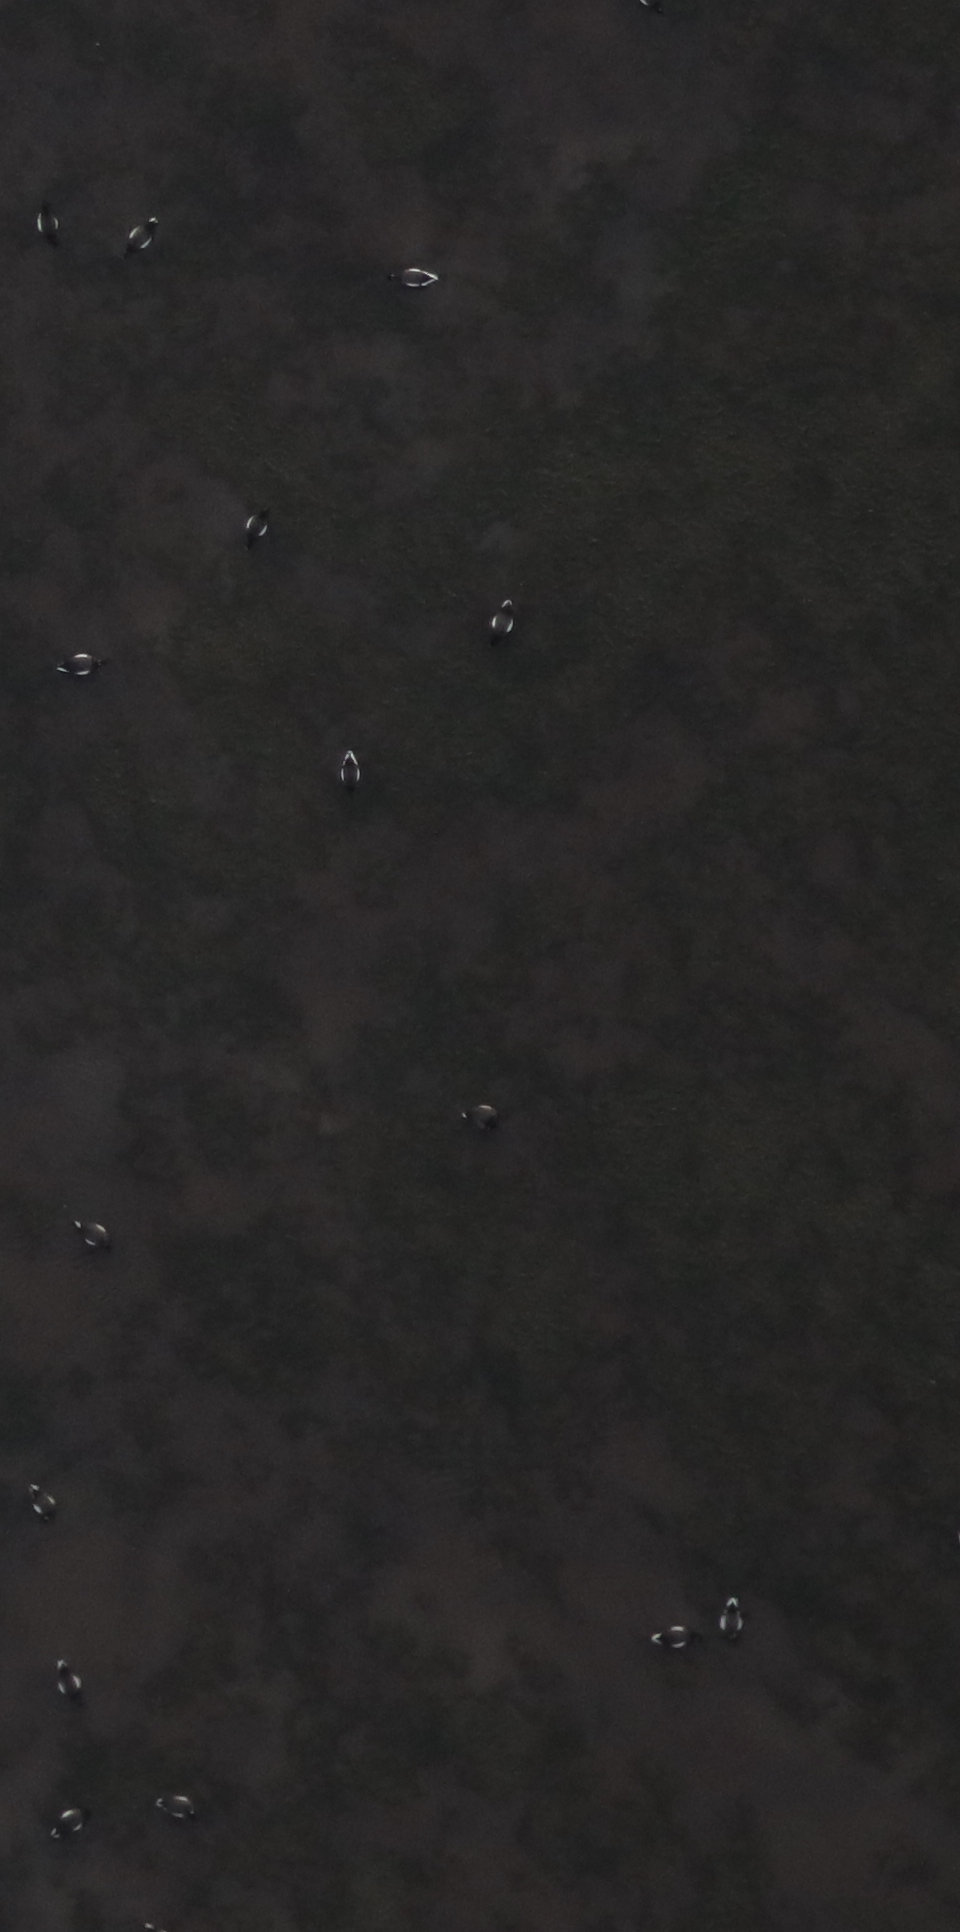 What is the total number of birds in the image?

15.